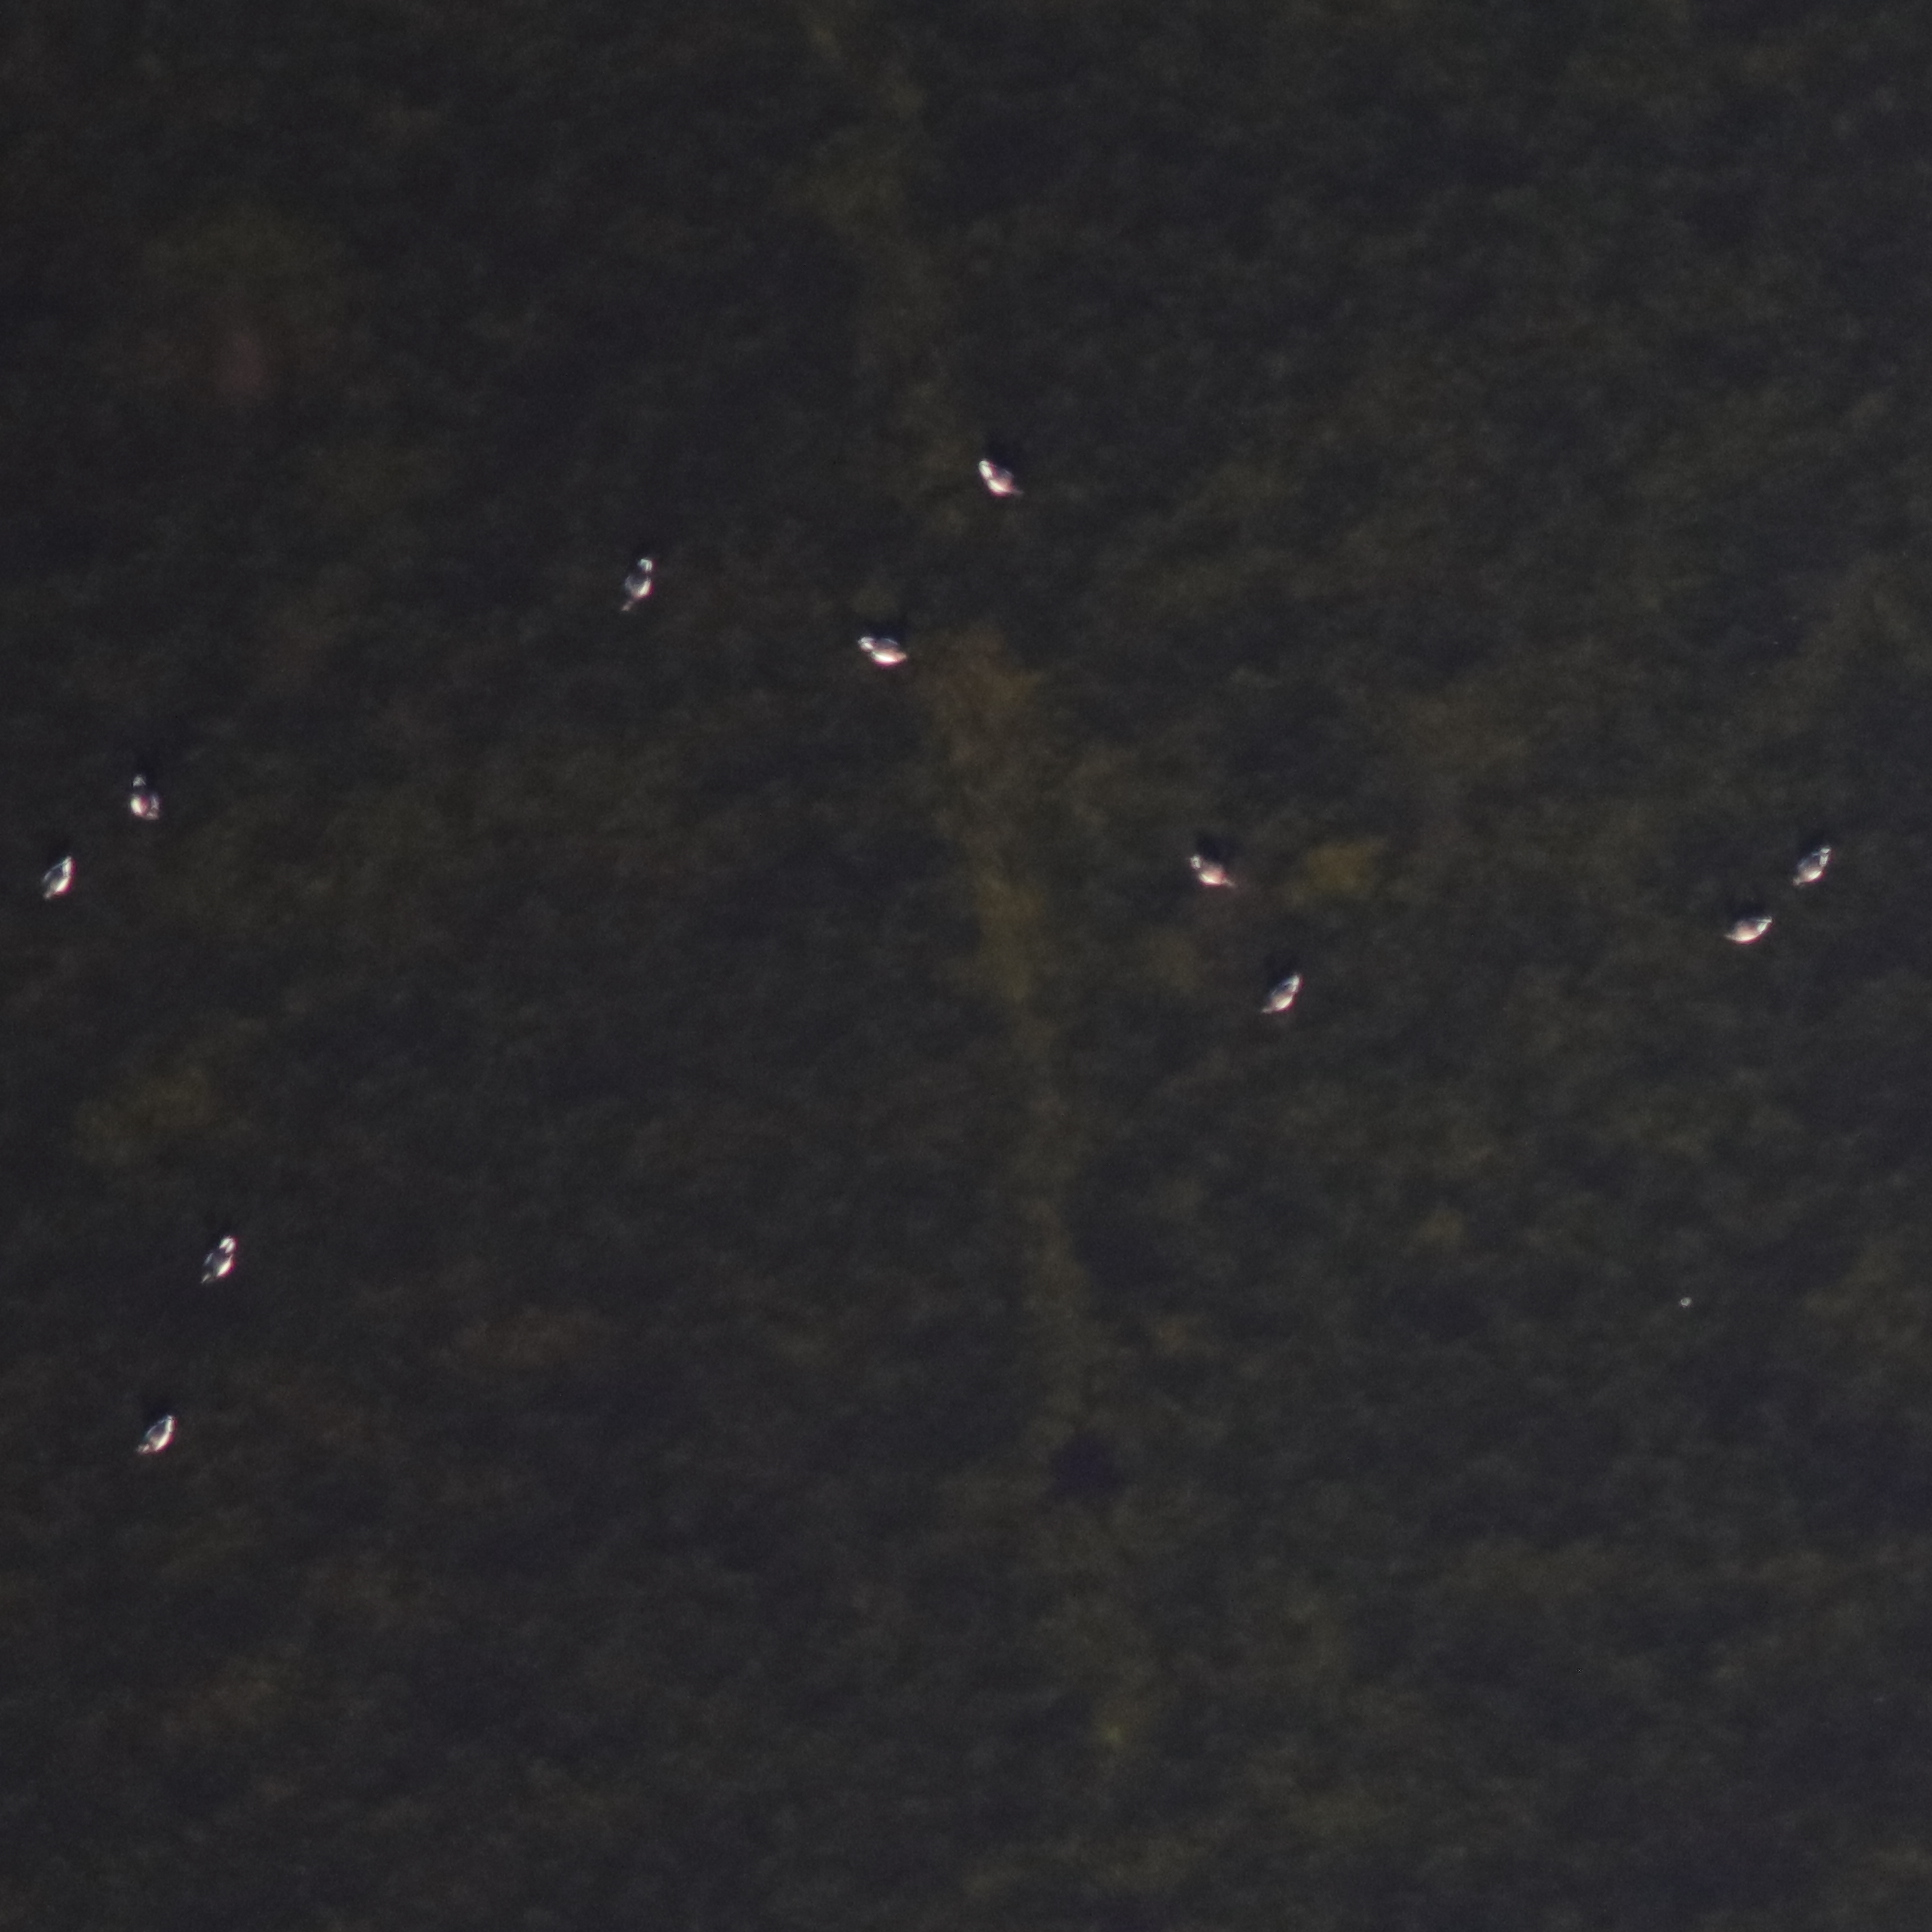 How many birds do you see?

11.